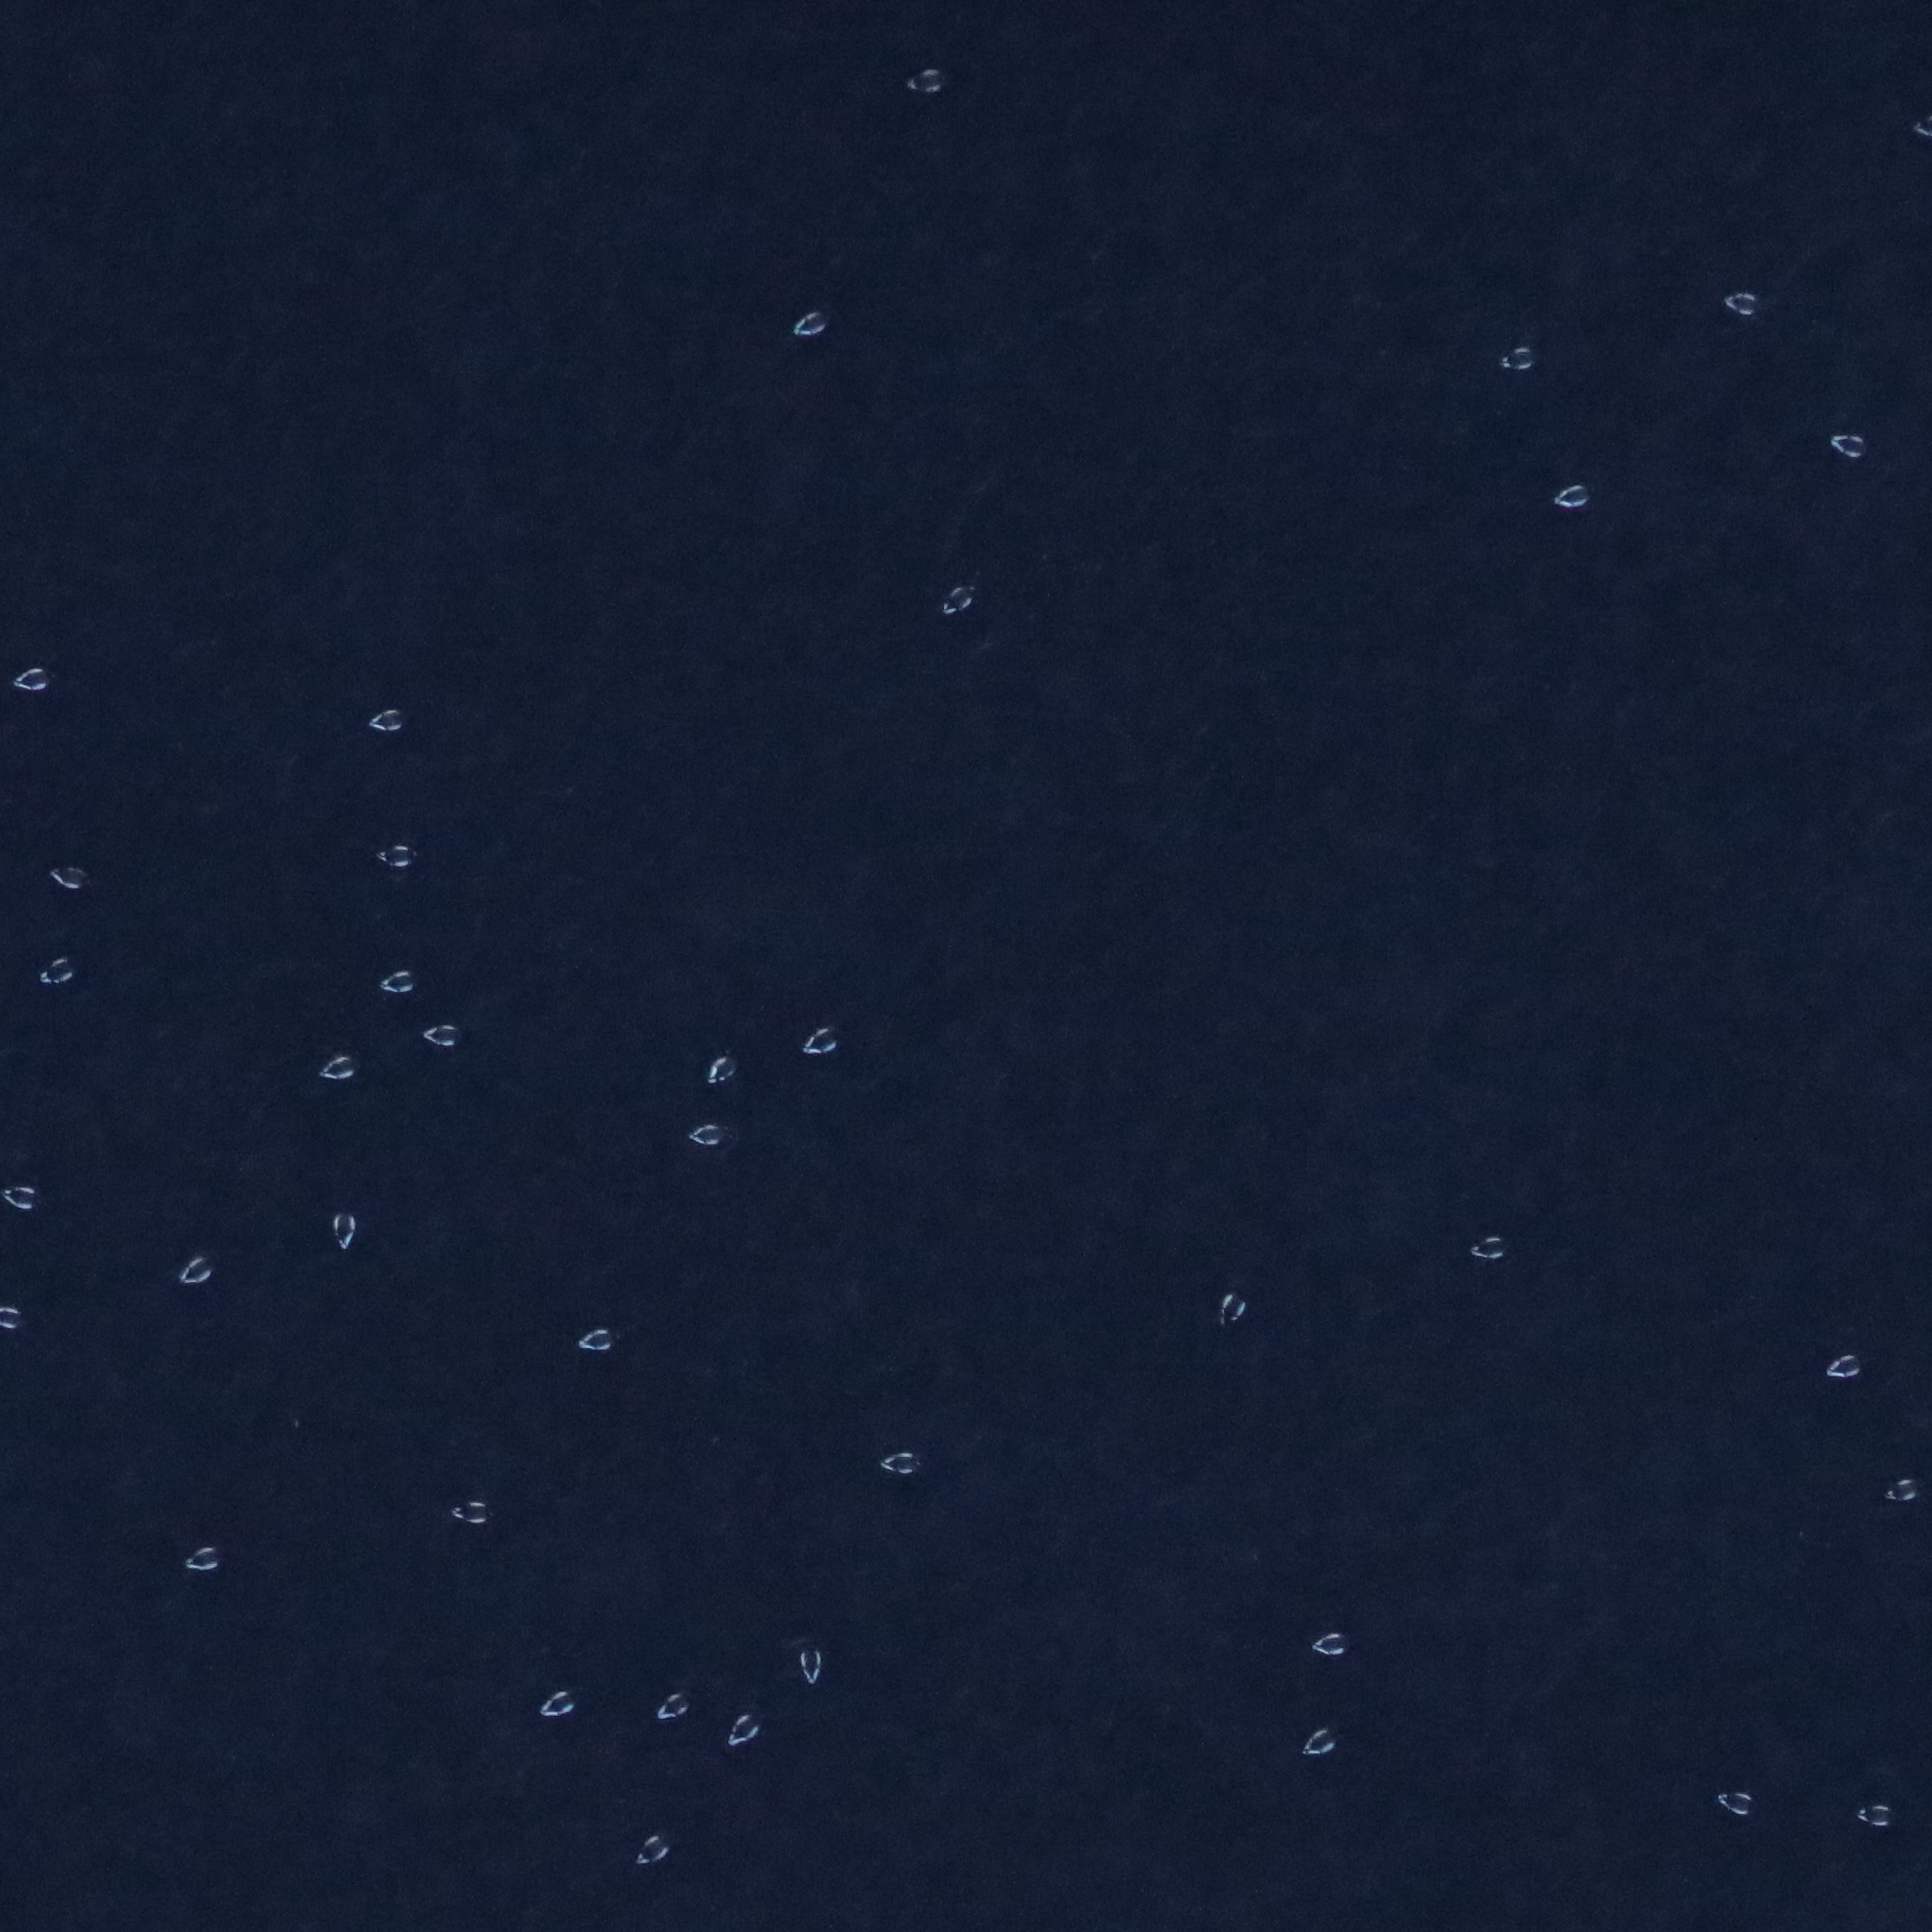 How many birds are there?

39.